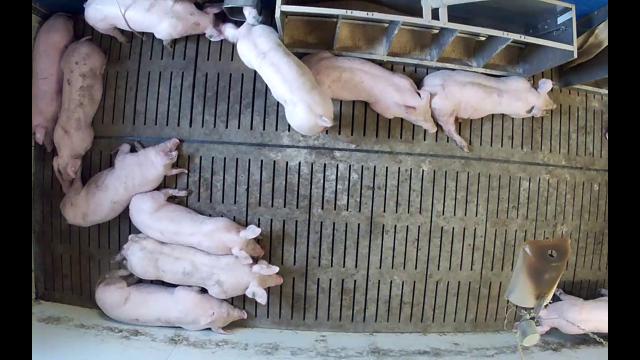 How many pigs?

11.